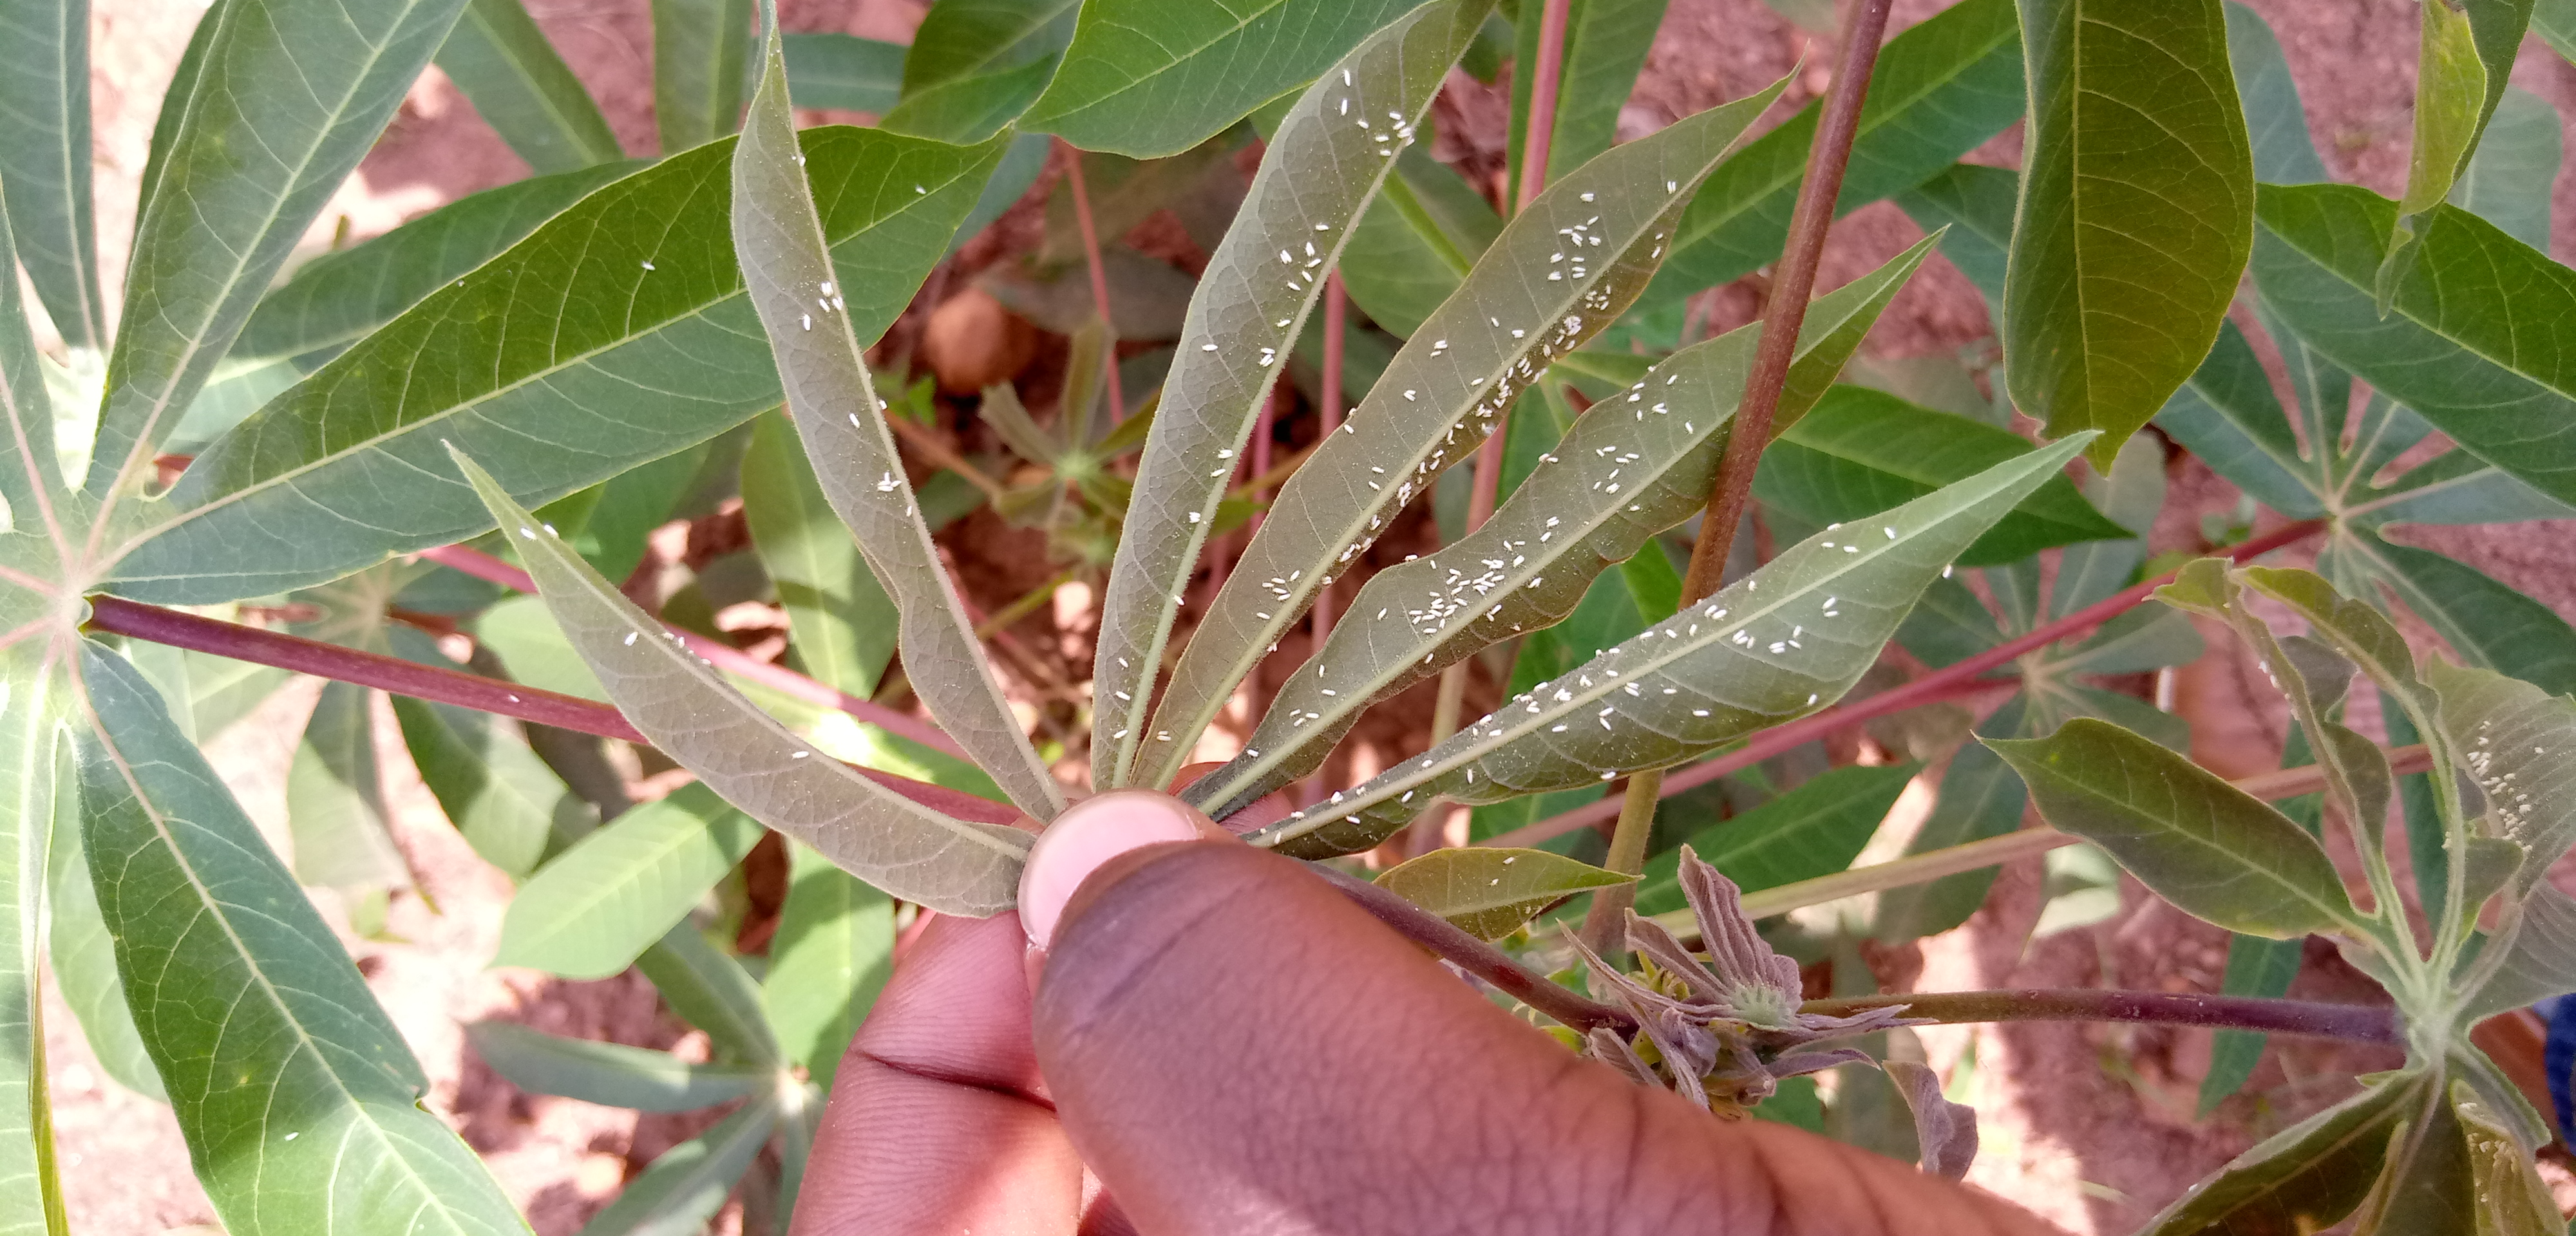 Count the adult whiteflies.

273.